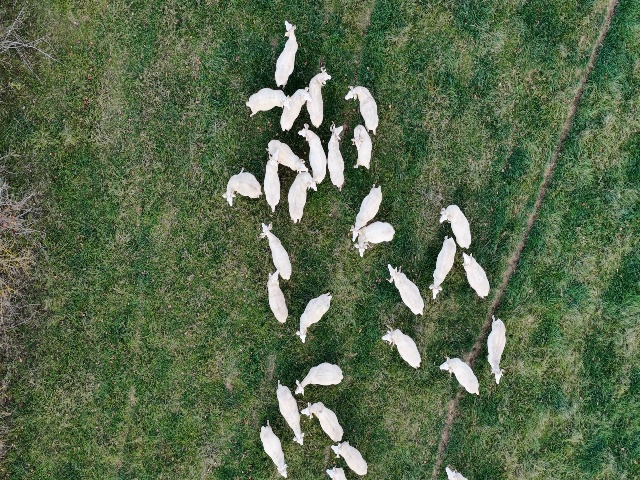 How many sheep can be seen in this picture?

31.